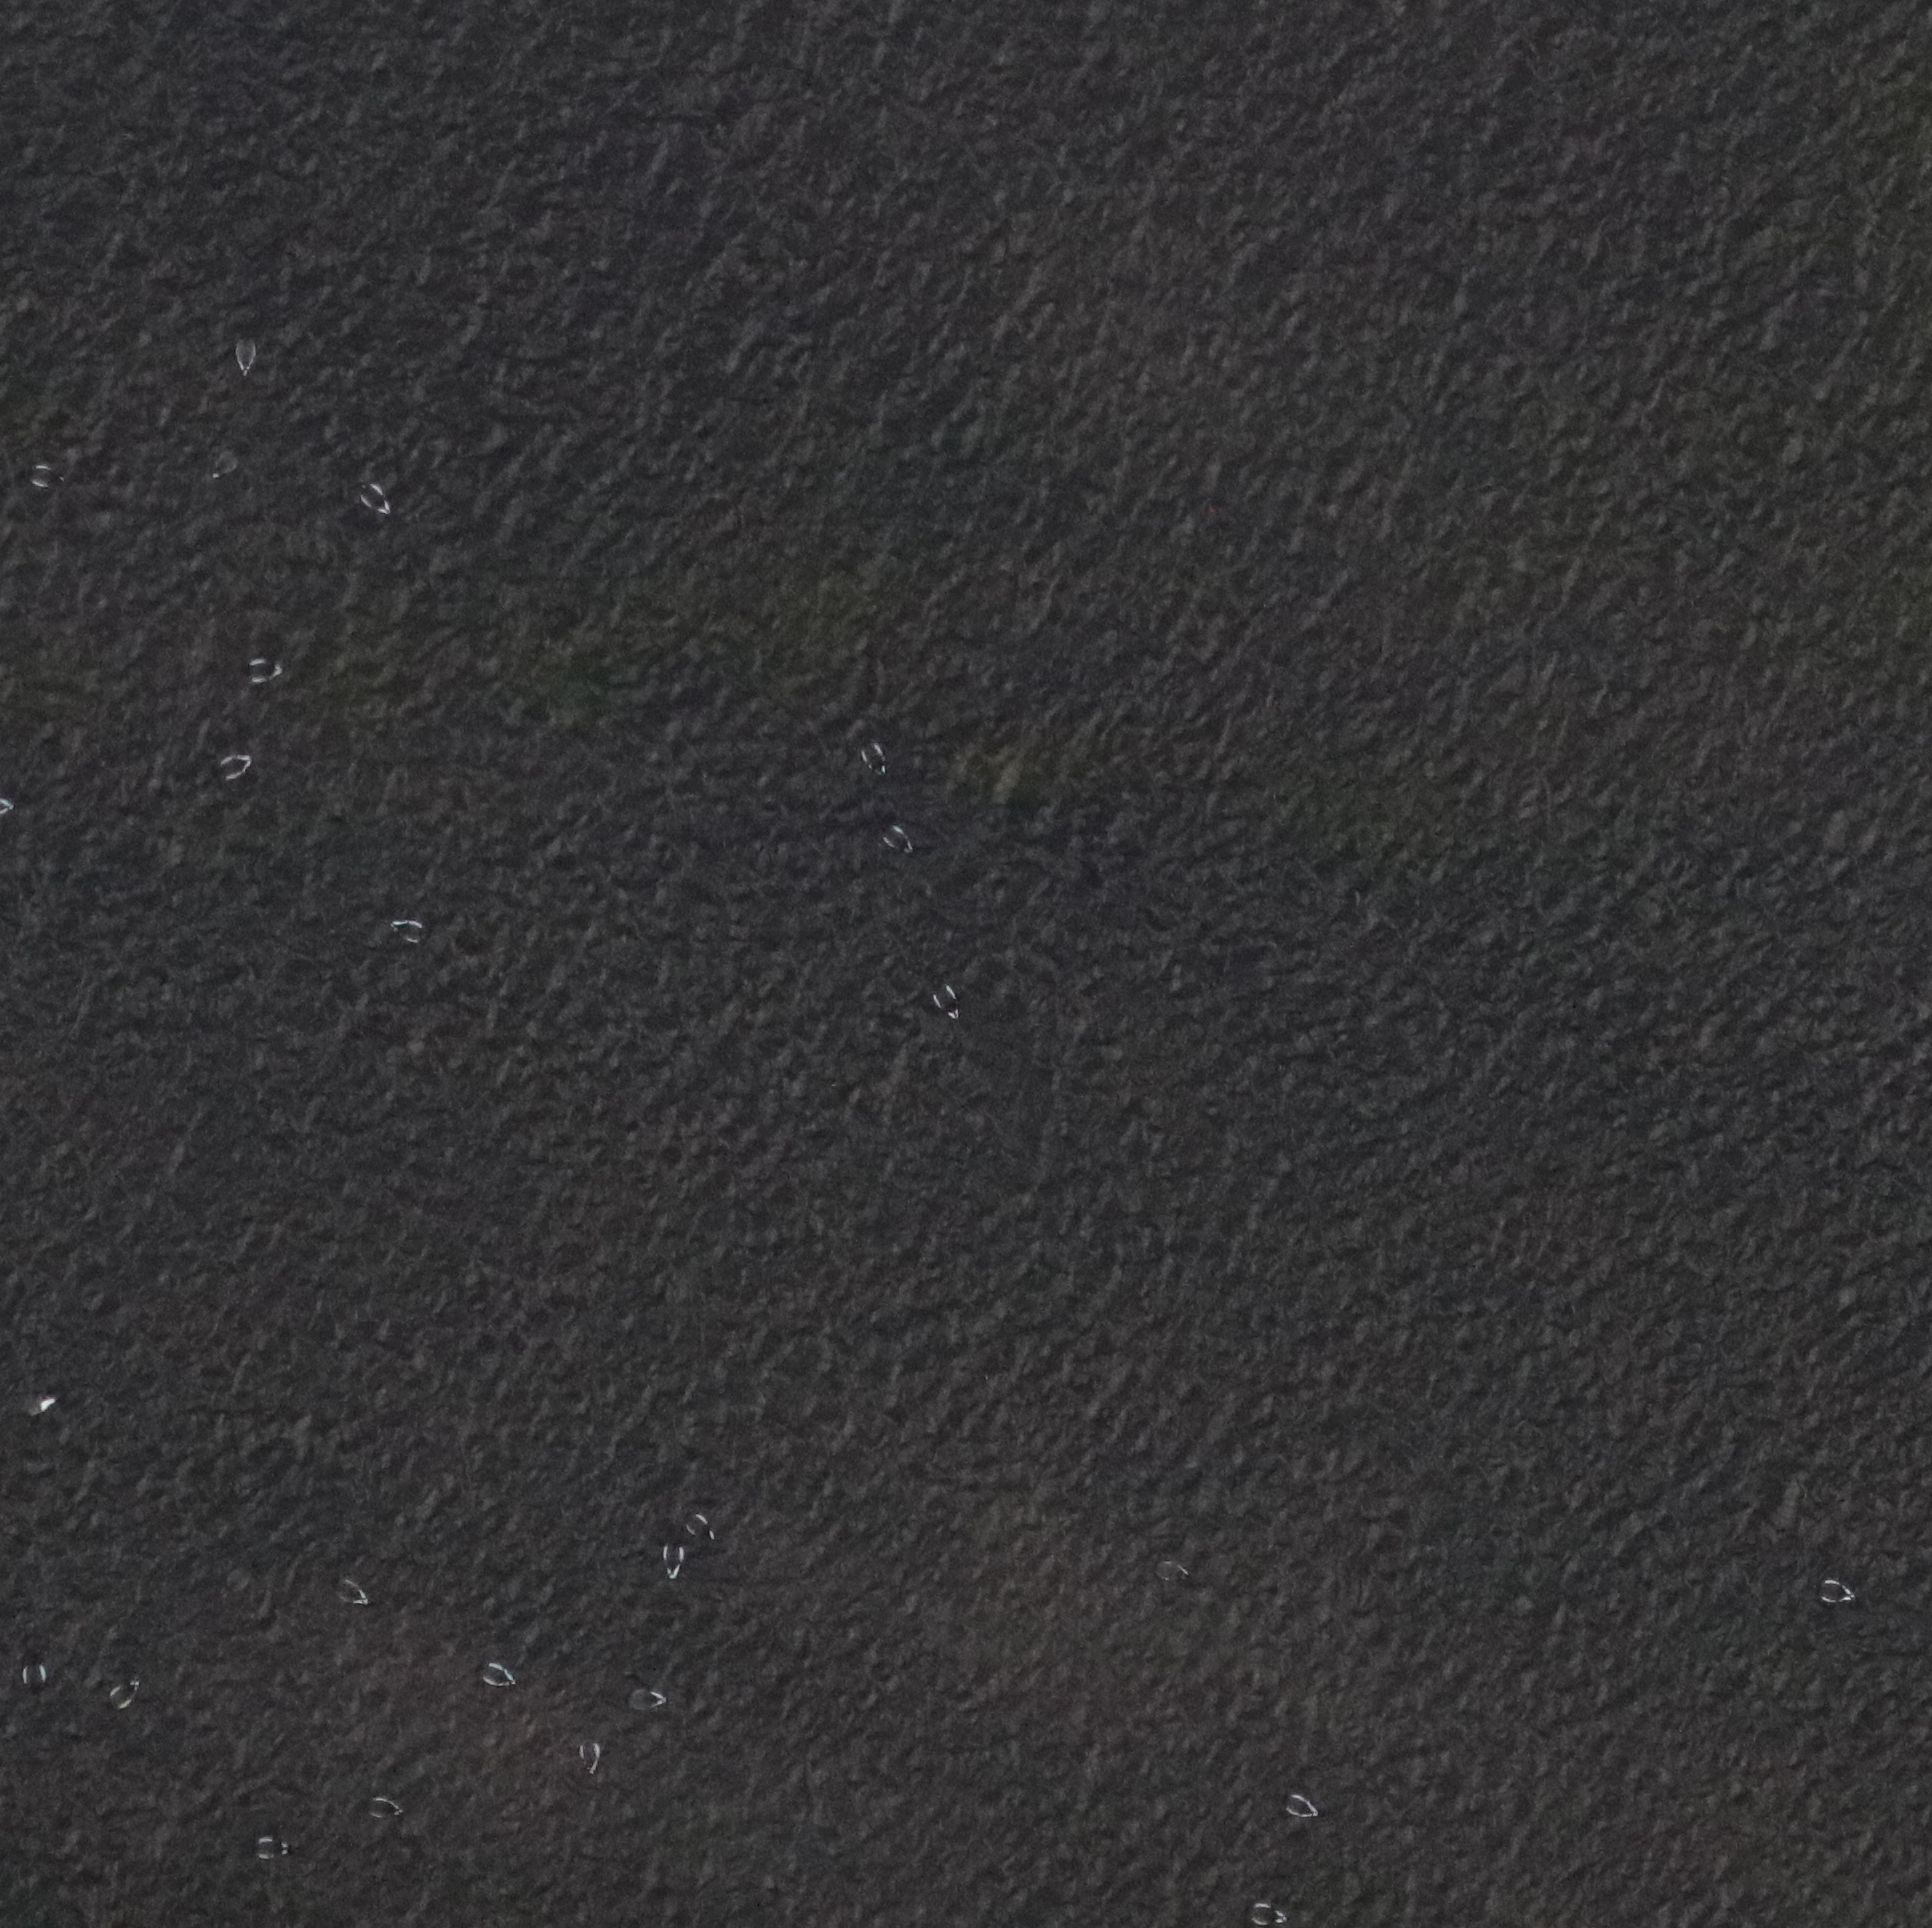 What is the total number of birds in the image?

25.